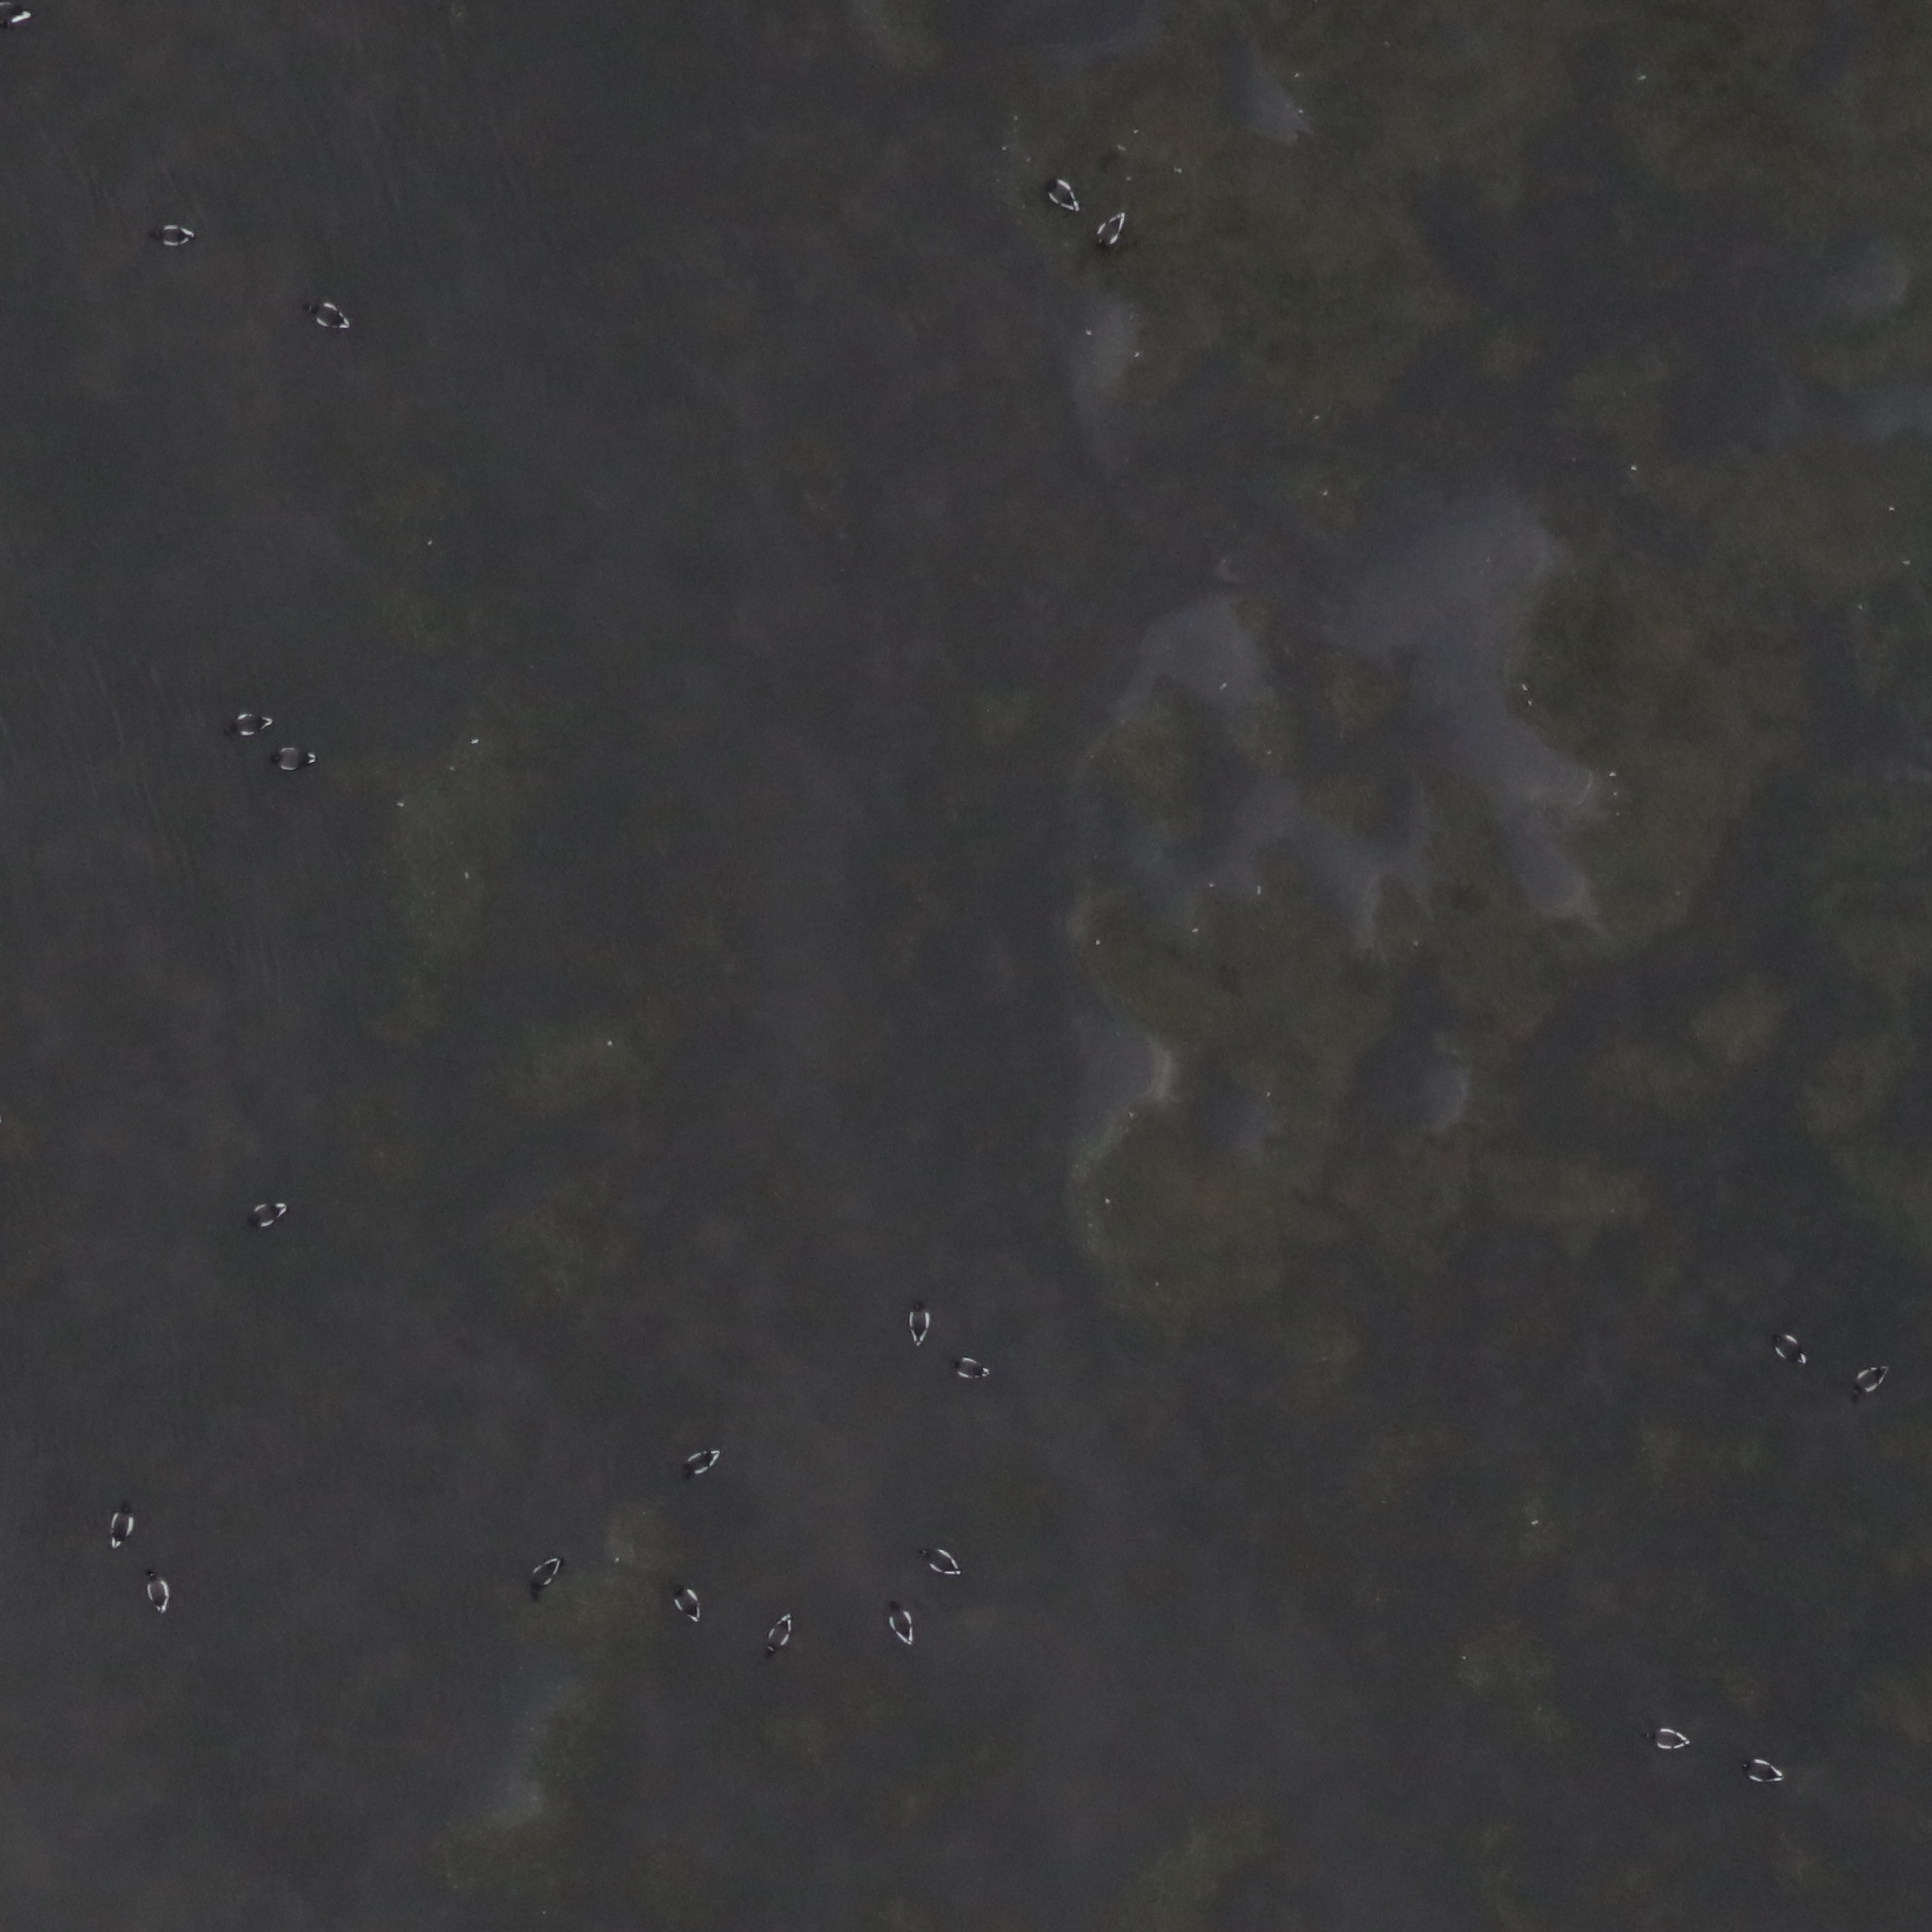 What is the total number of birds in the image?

22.